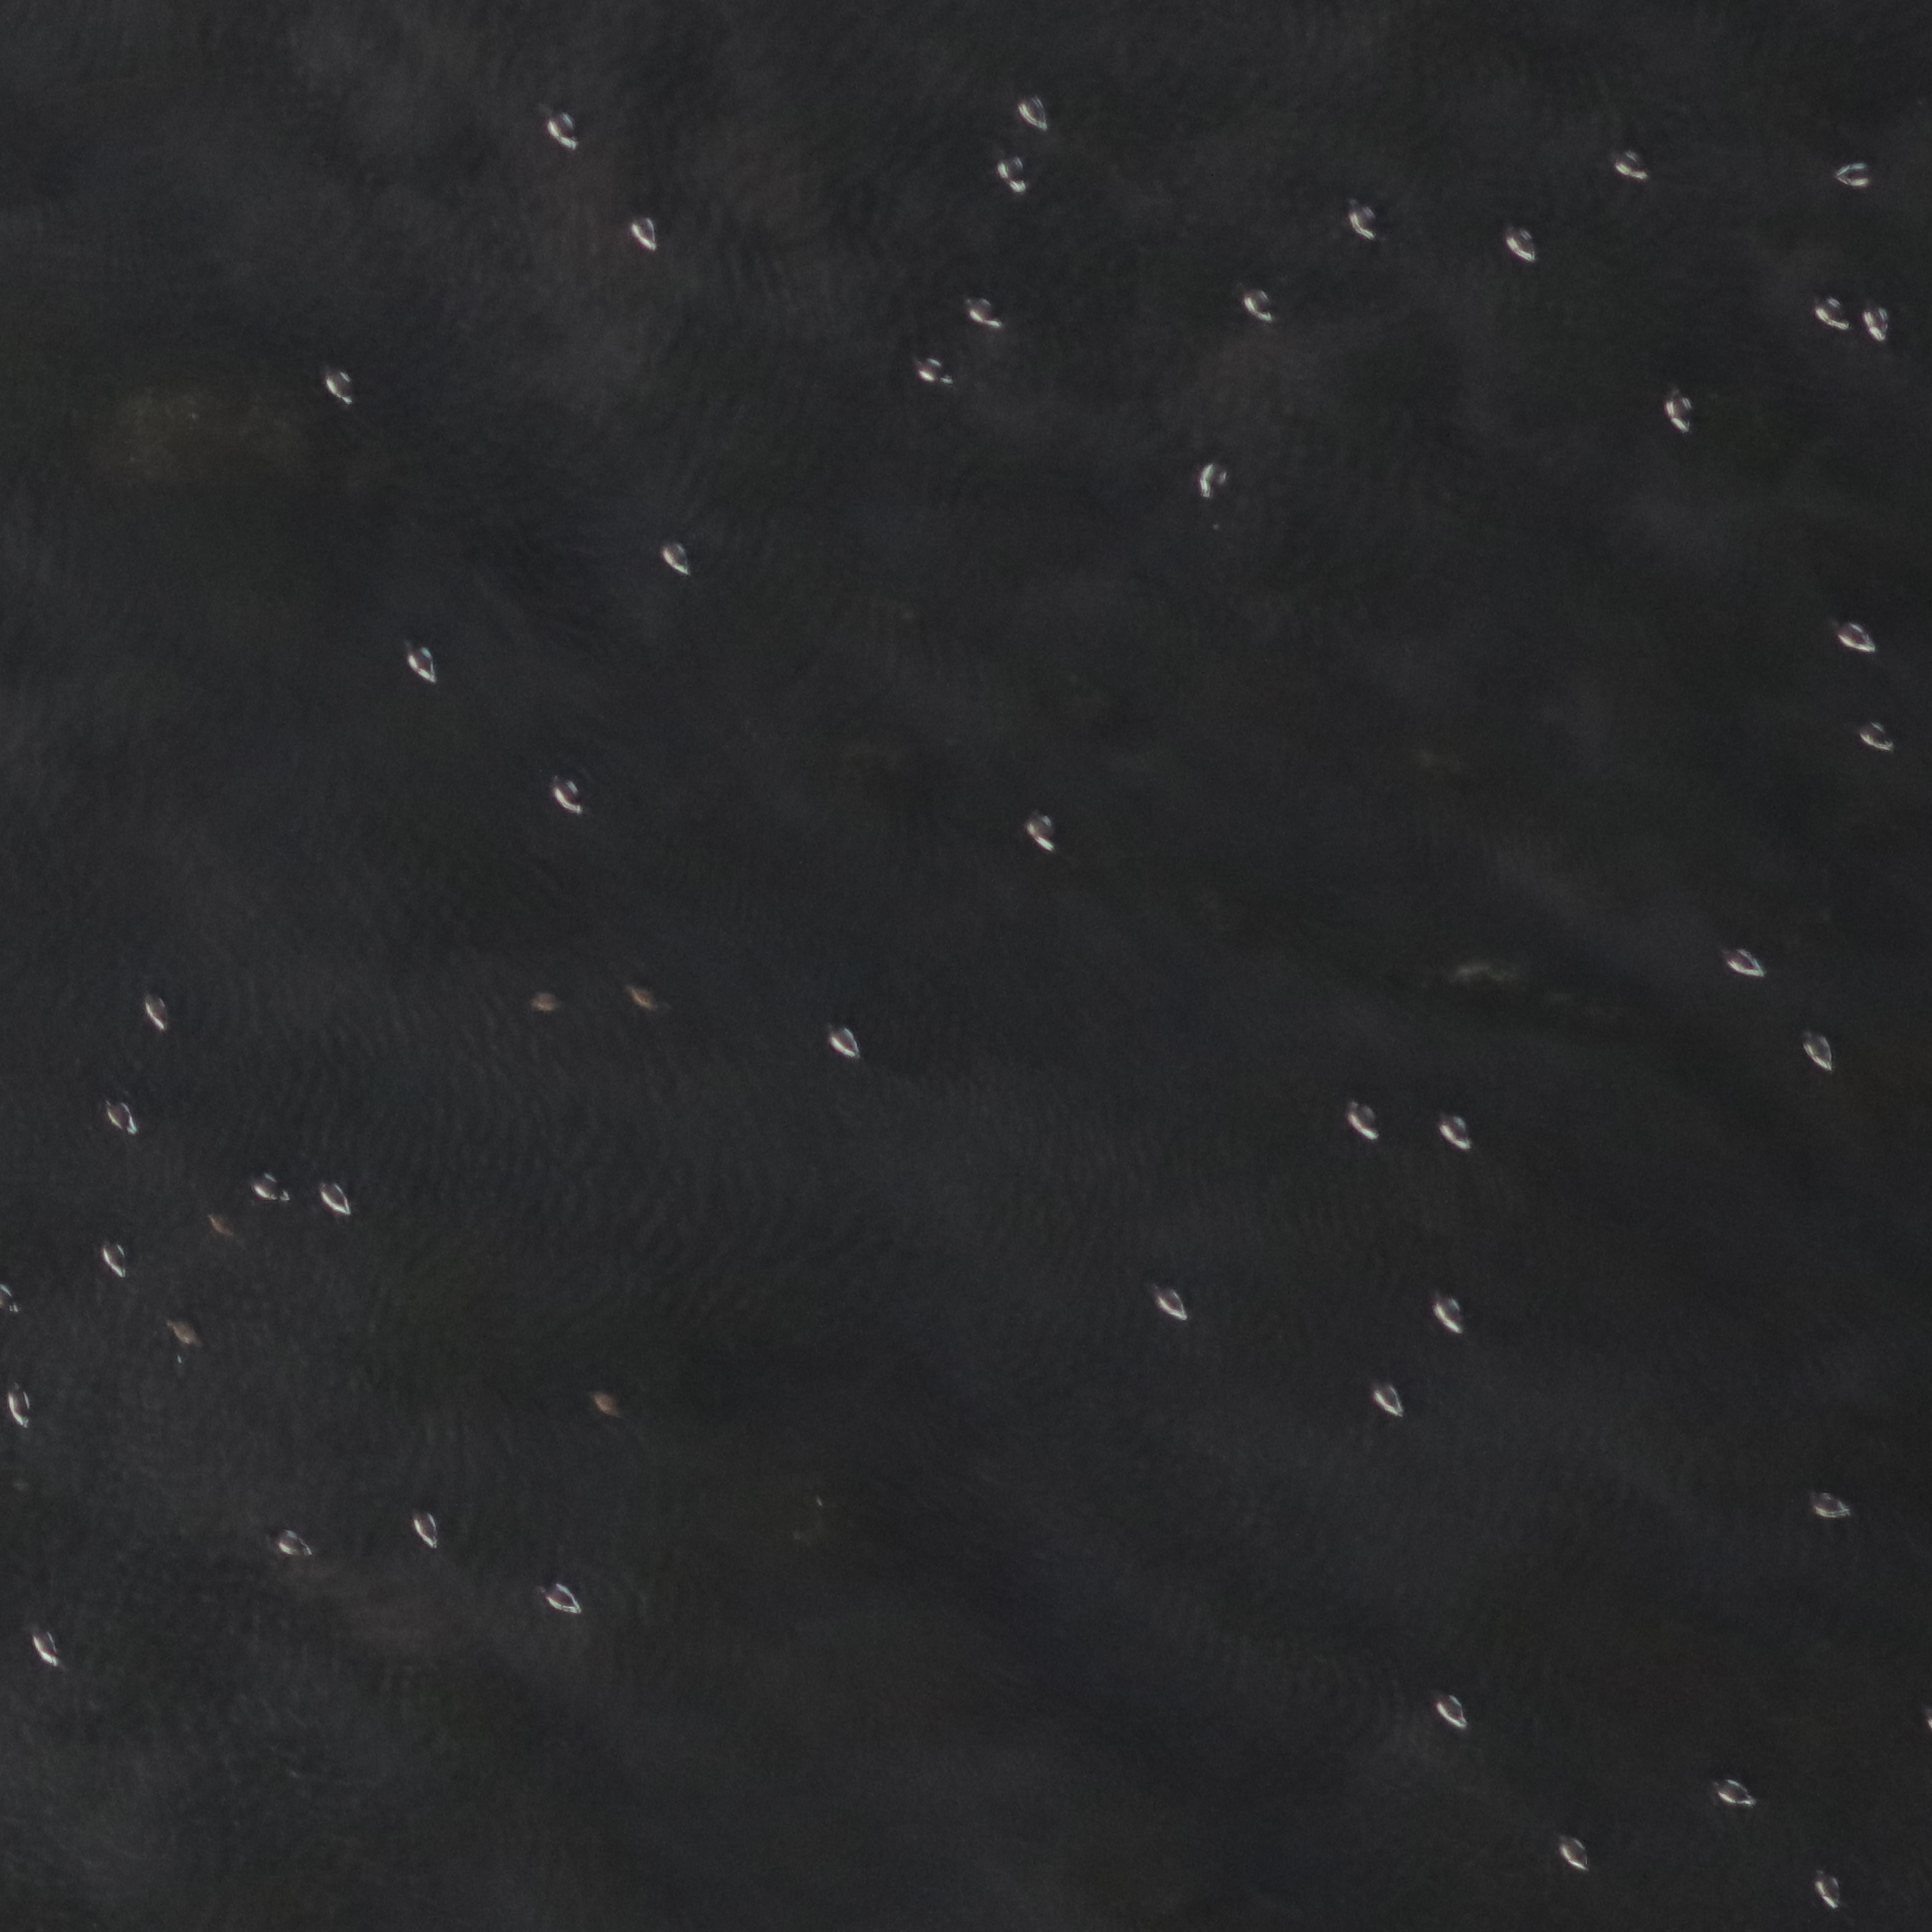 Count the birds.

51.